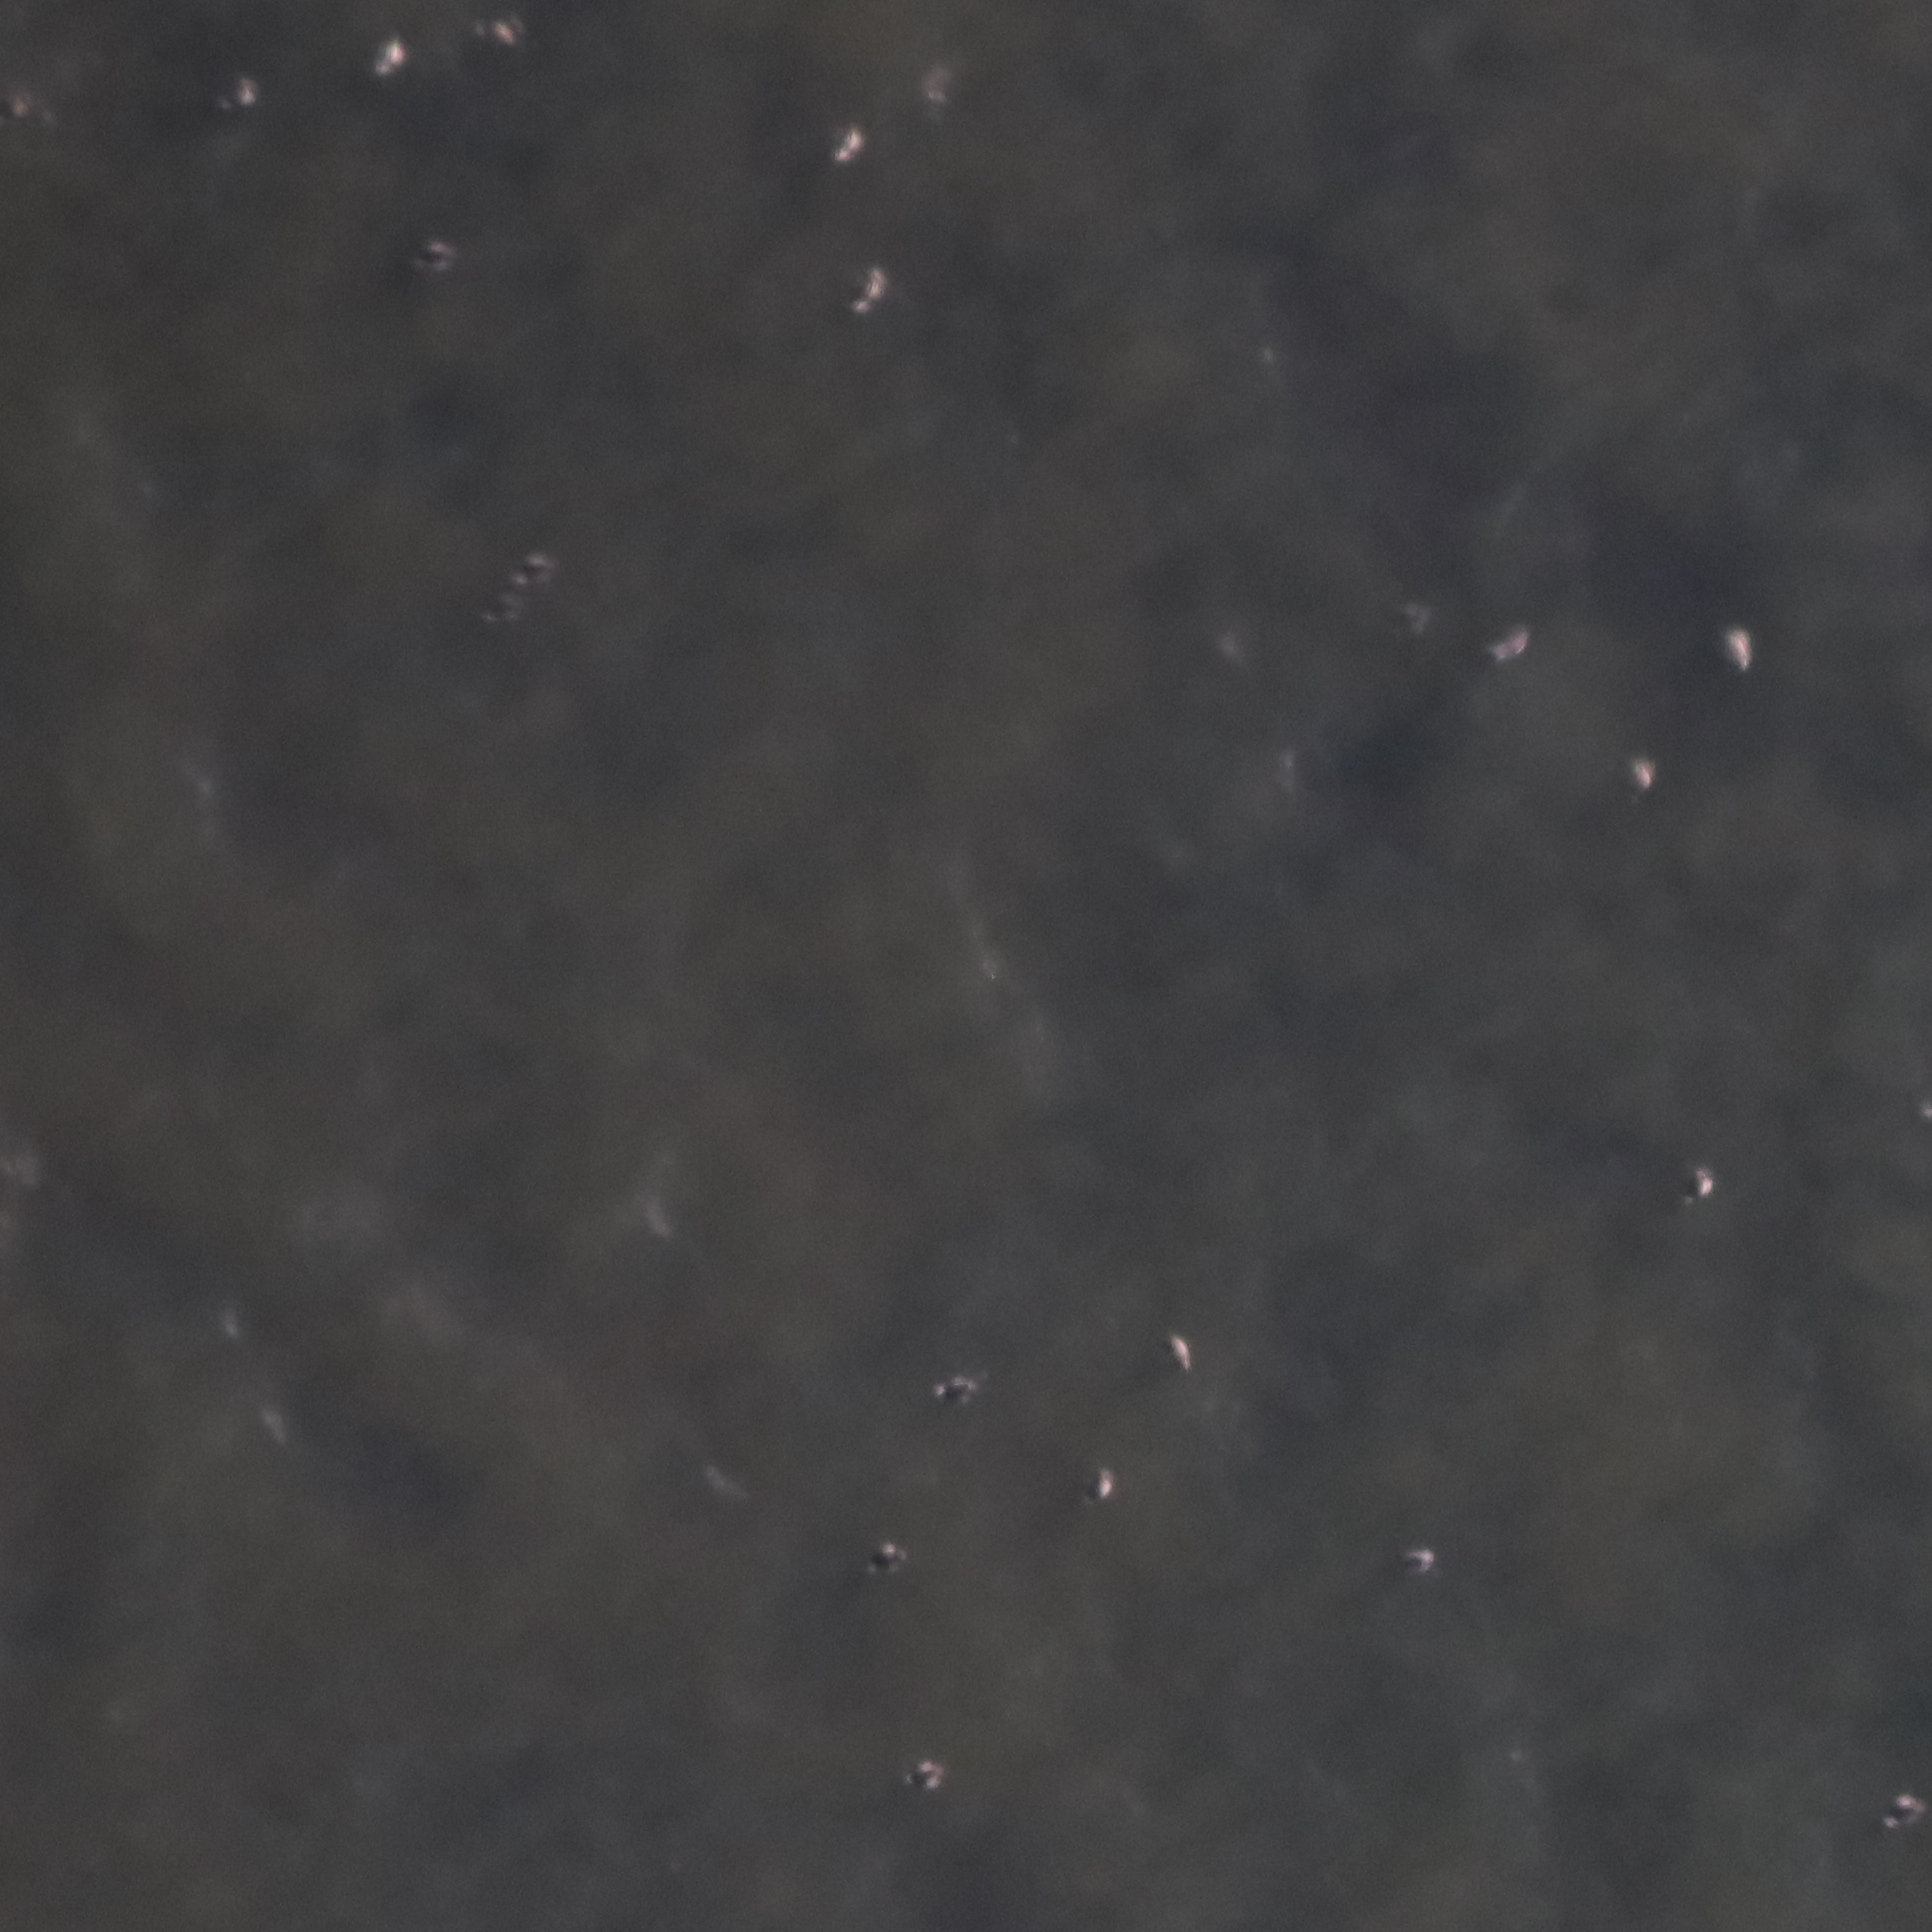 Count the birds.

20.